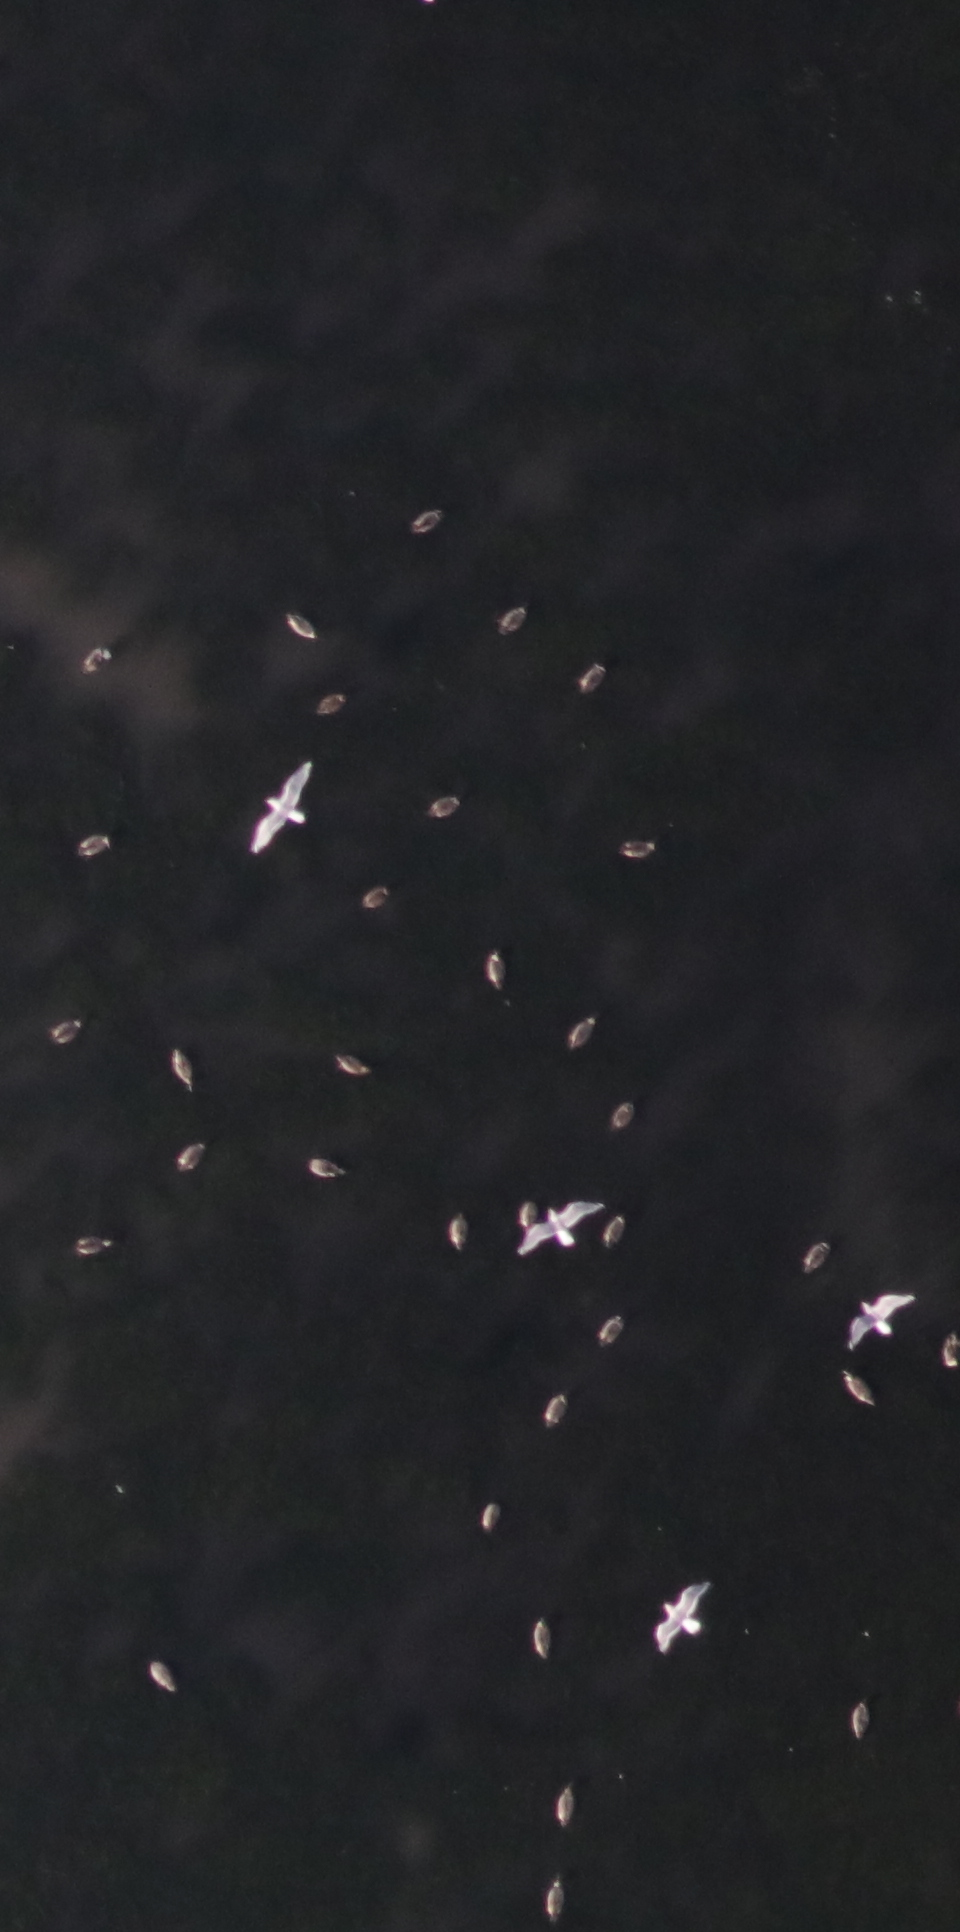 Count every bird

36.